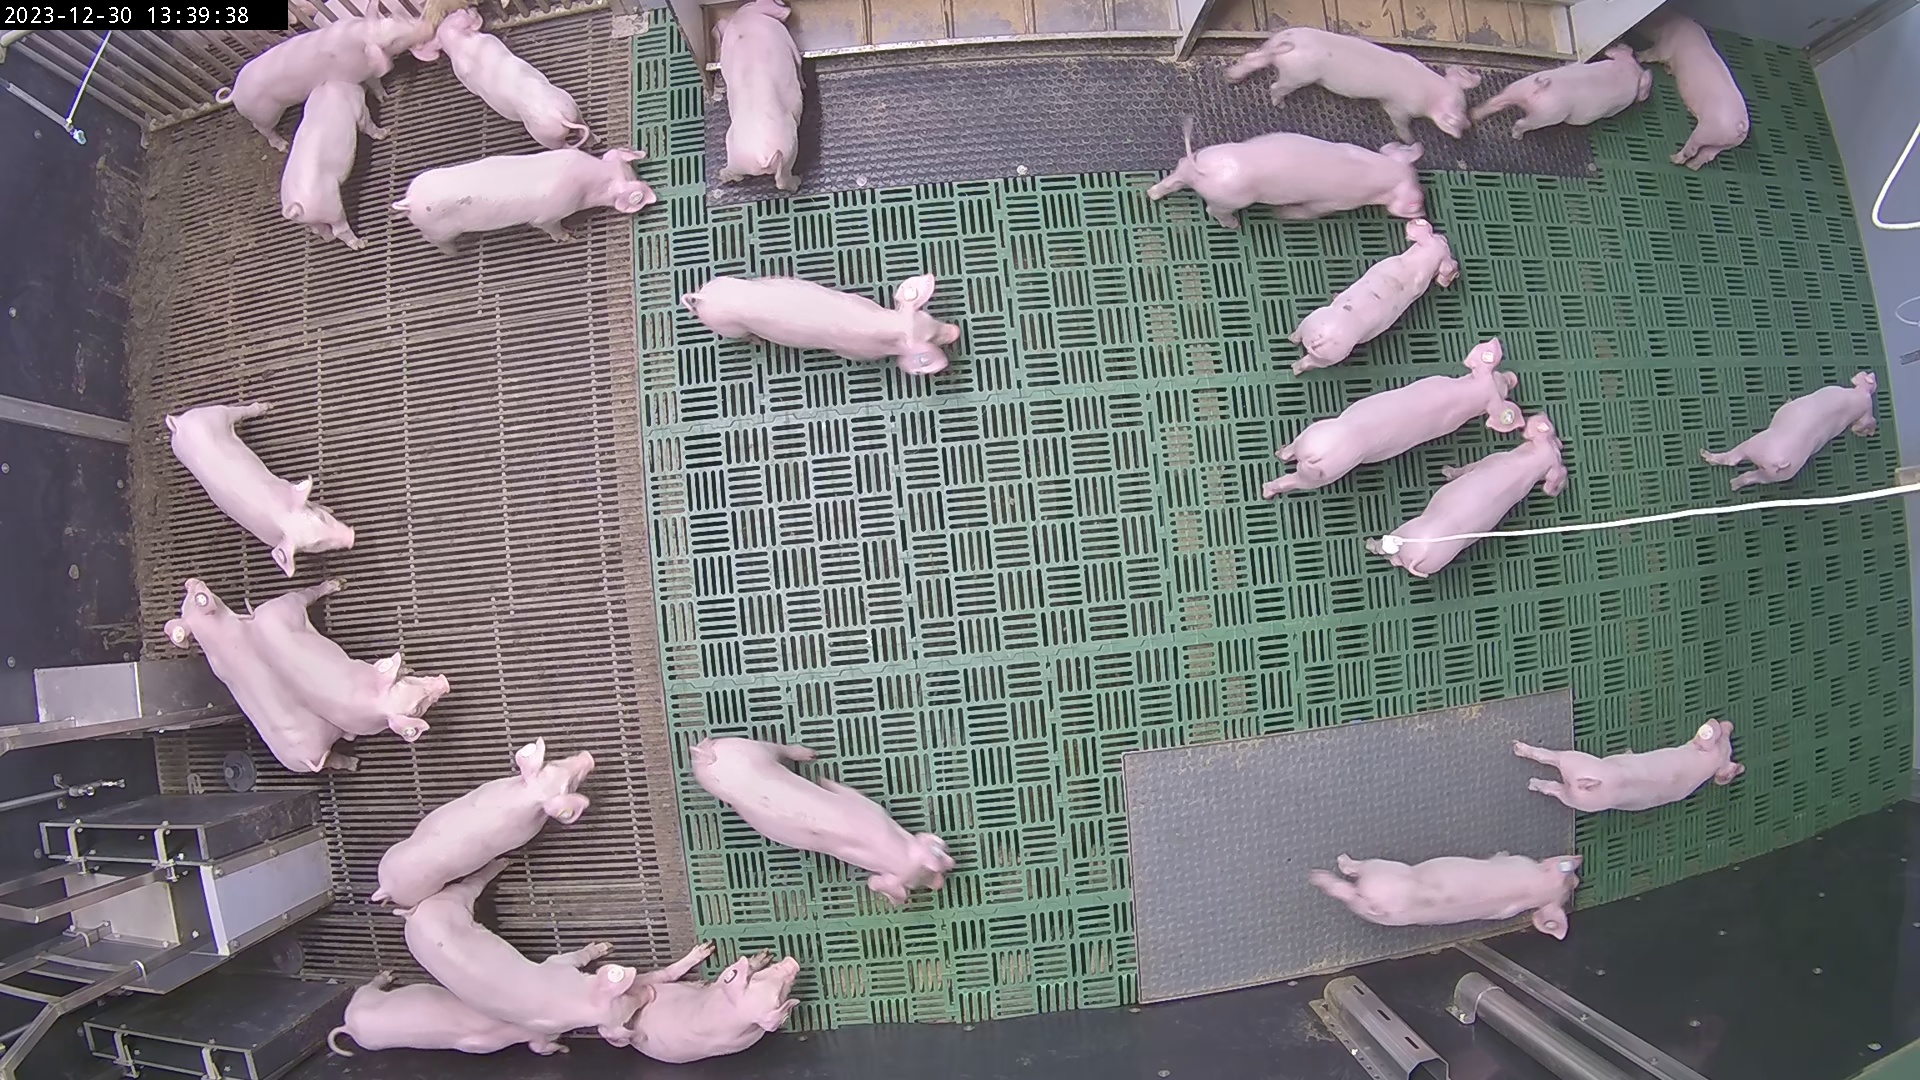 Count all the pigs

26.